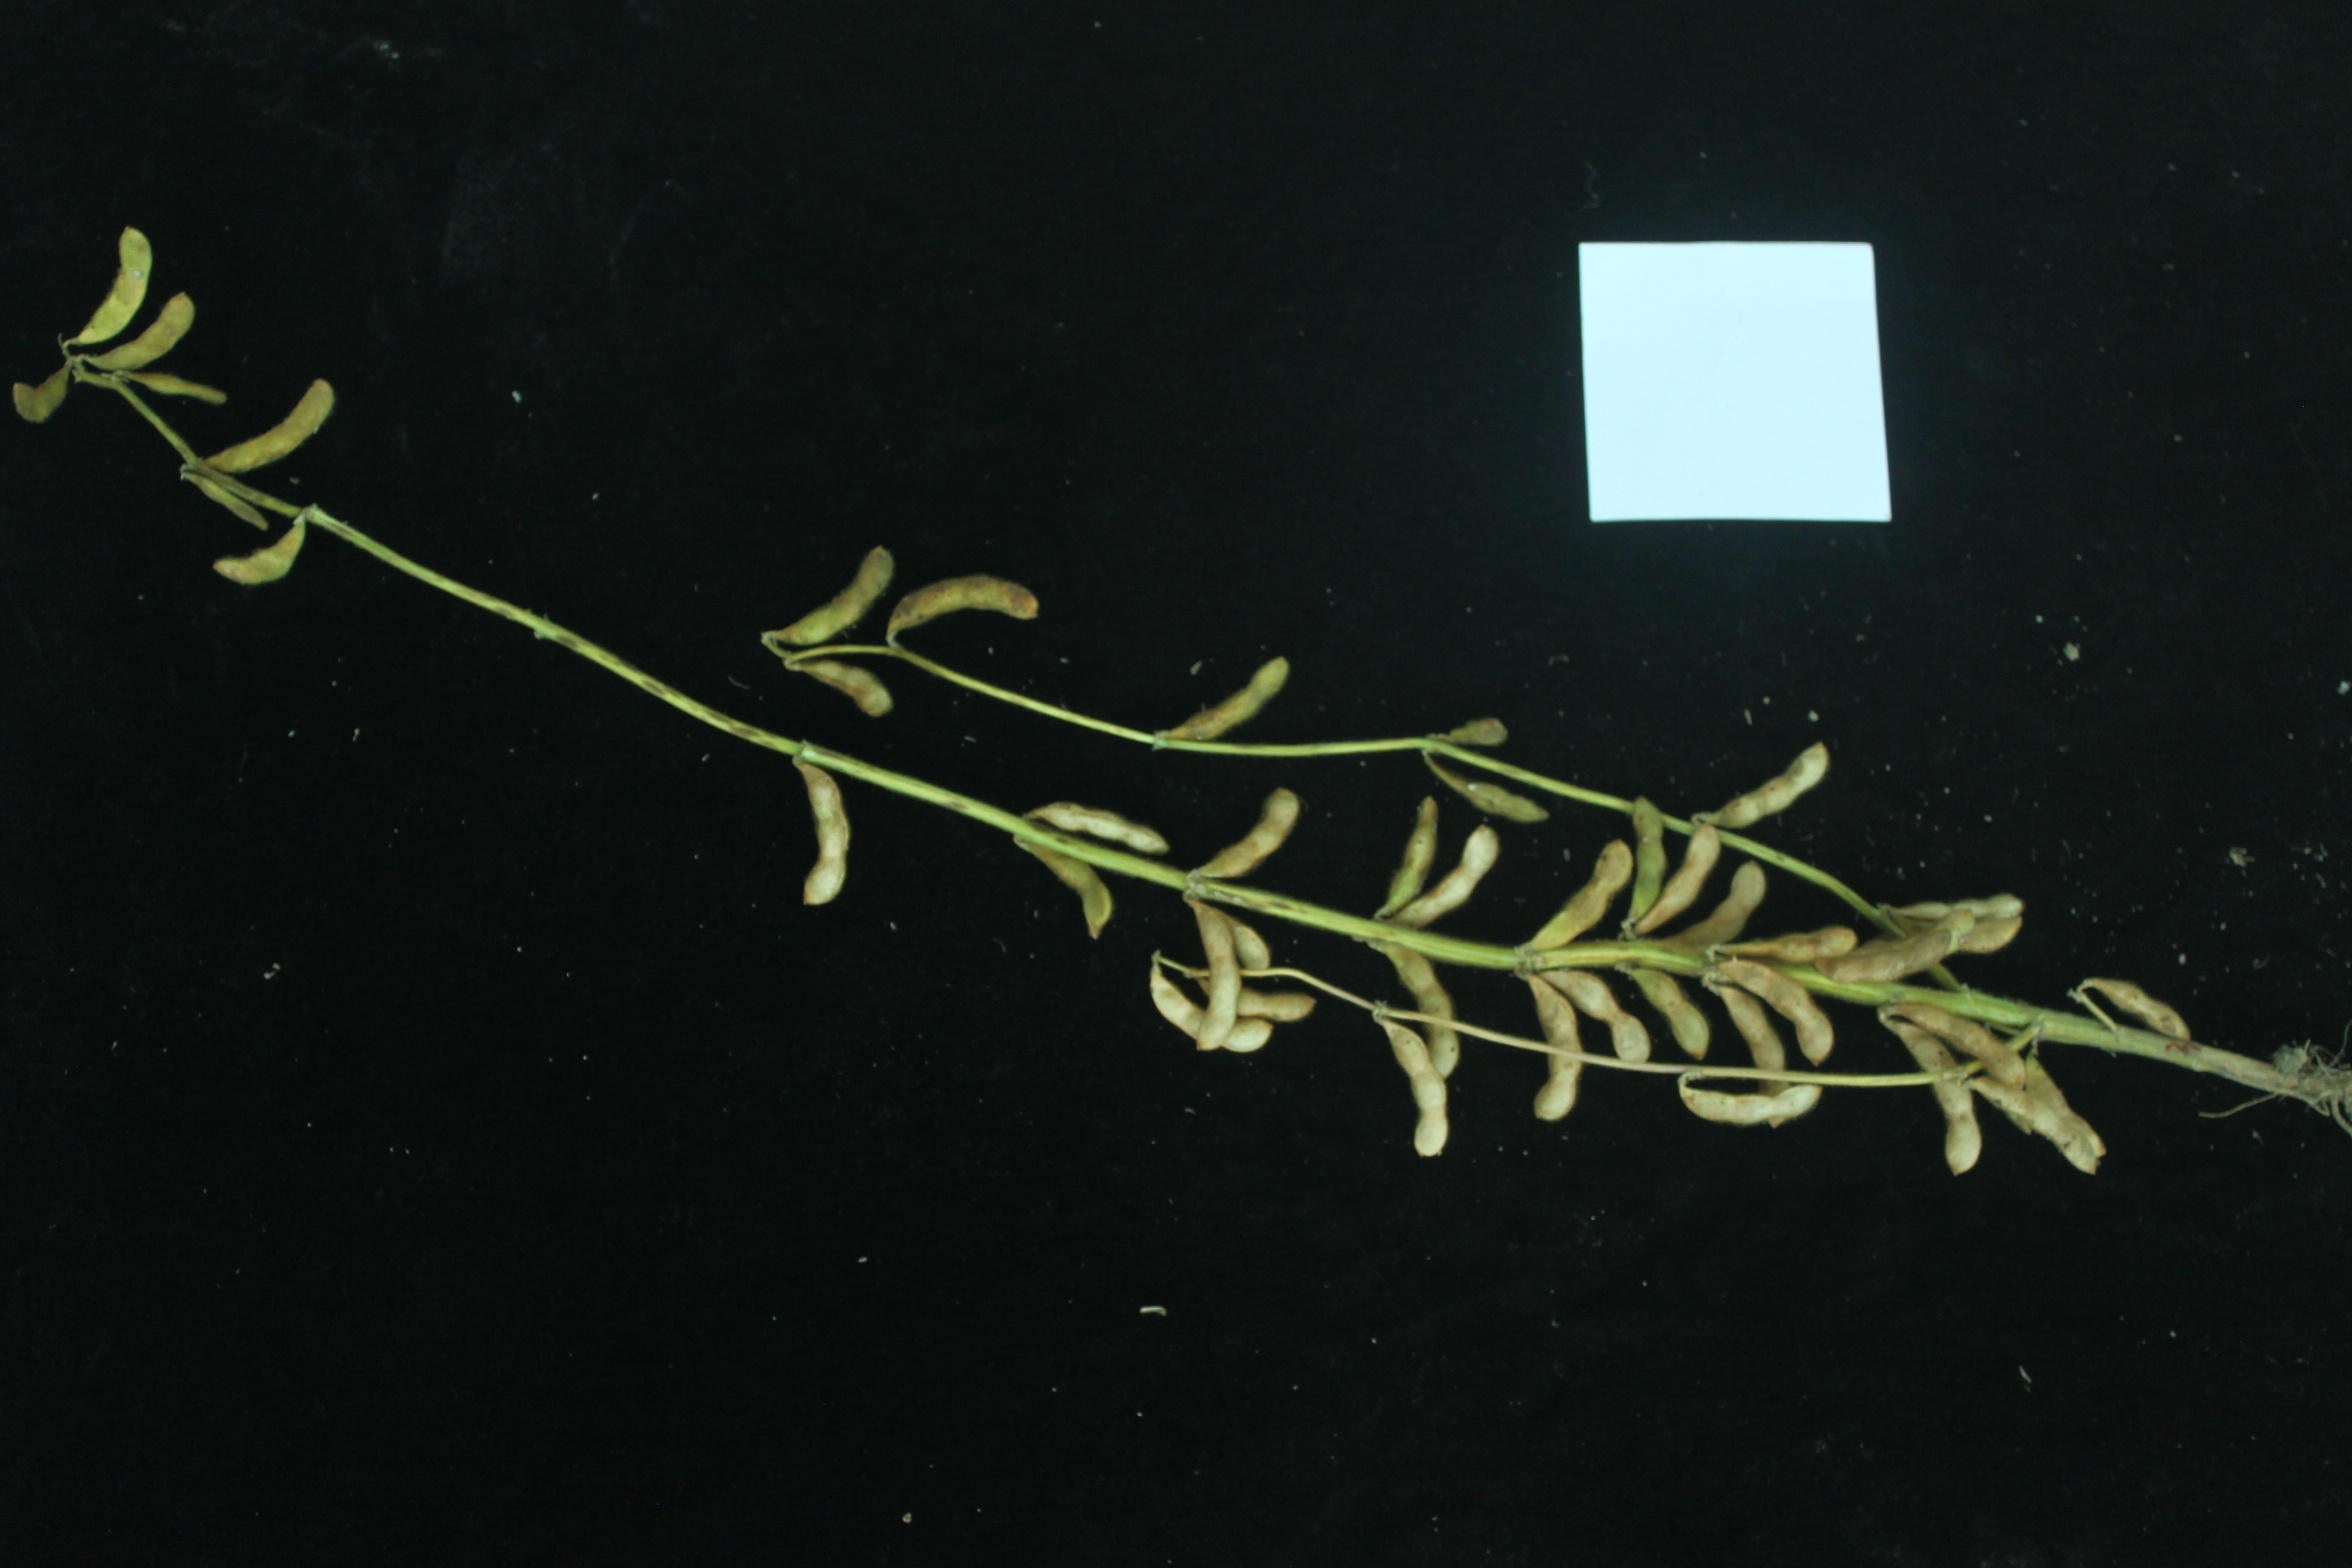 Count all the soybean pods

41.